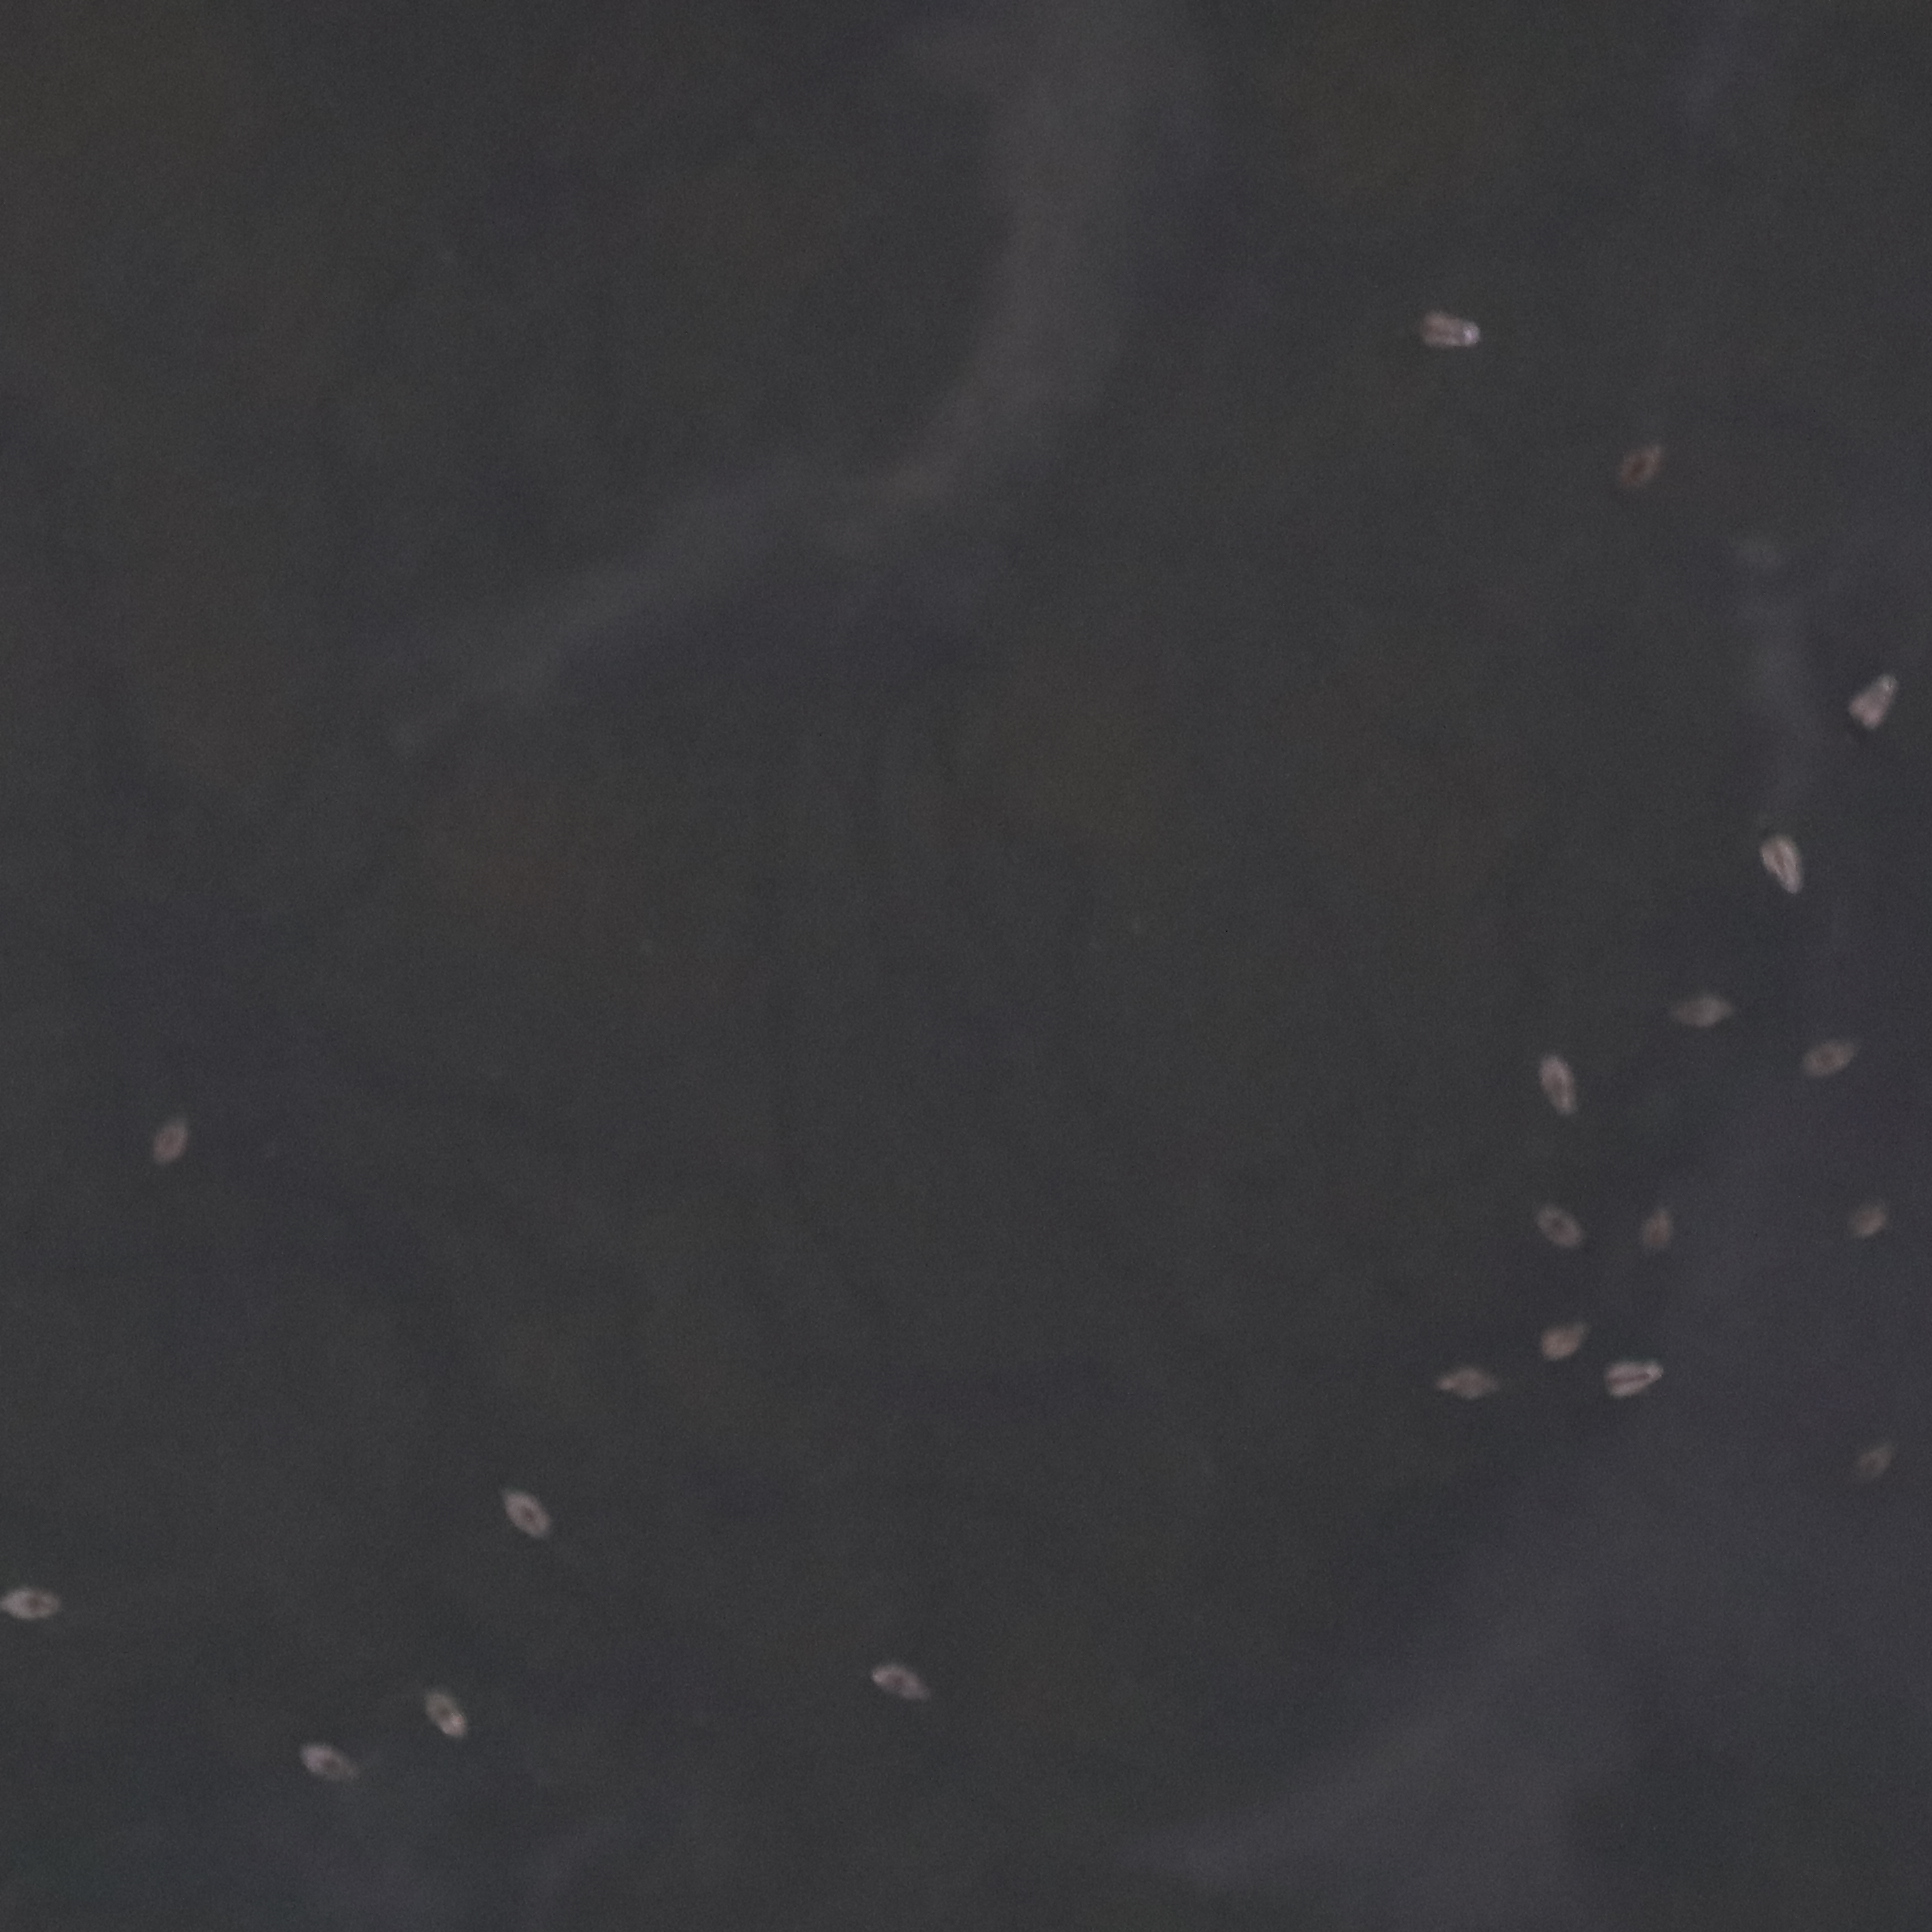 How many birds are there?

20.